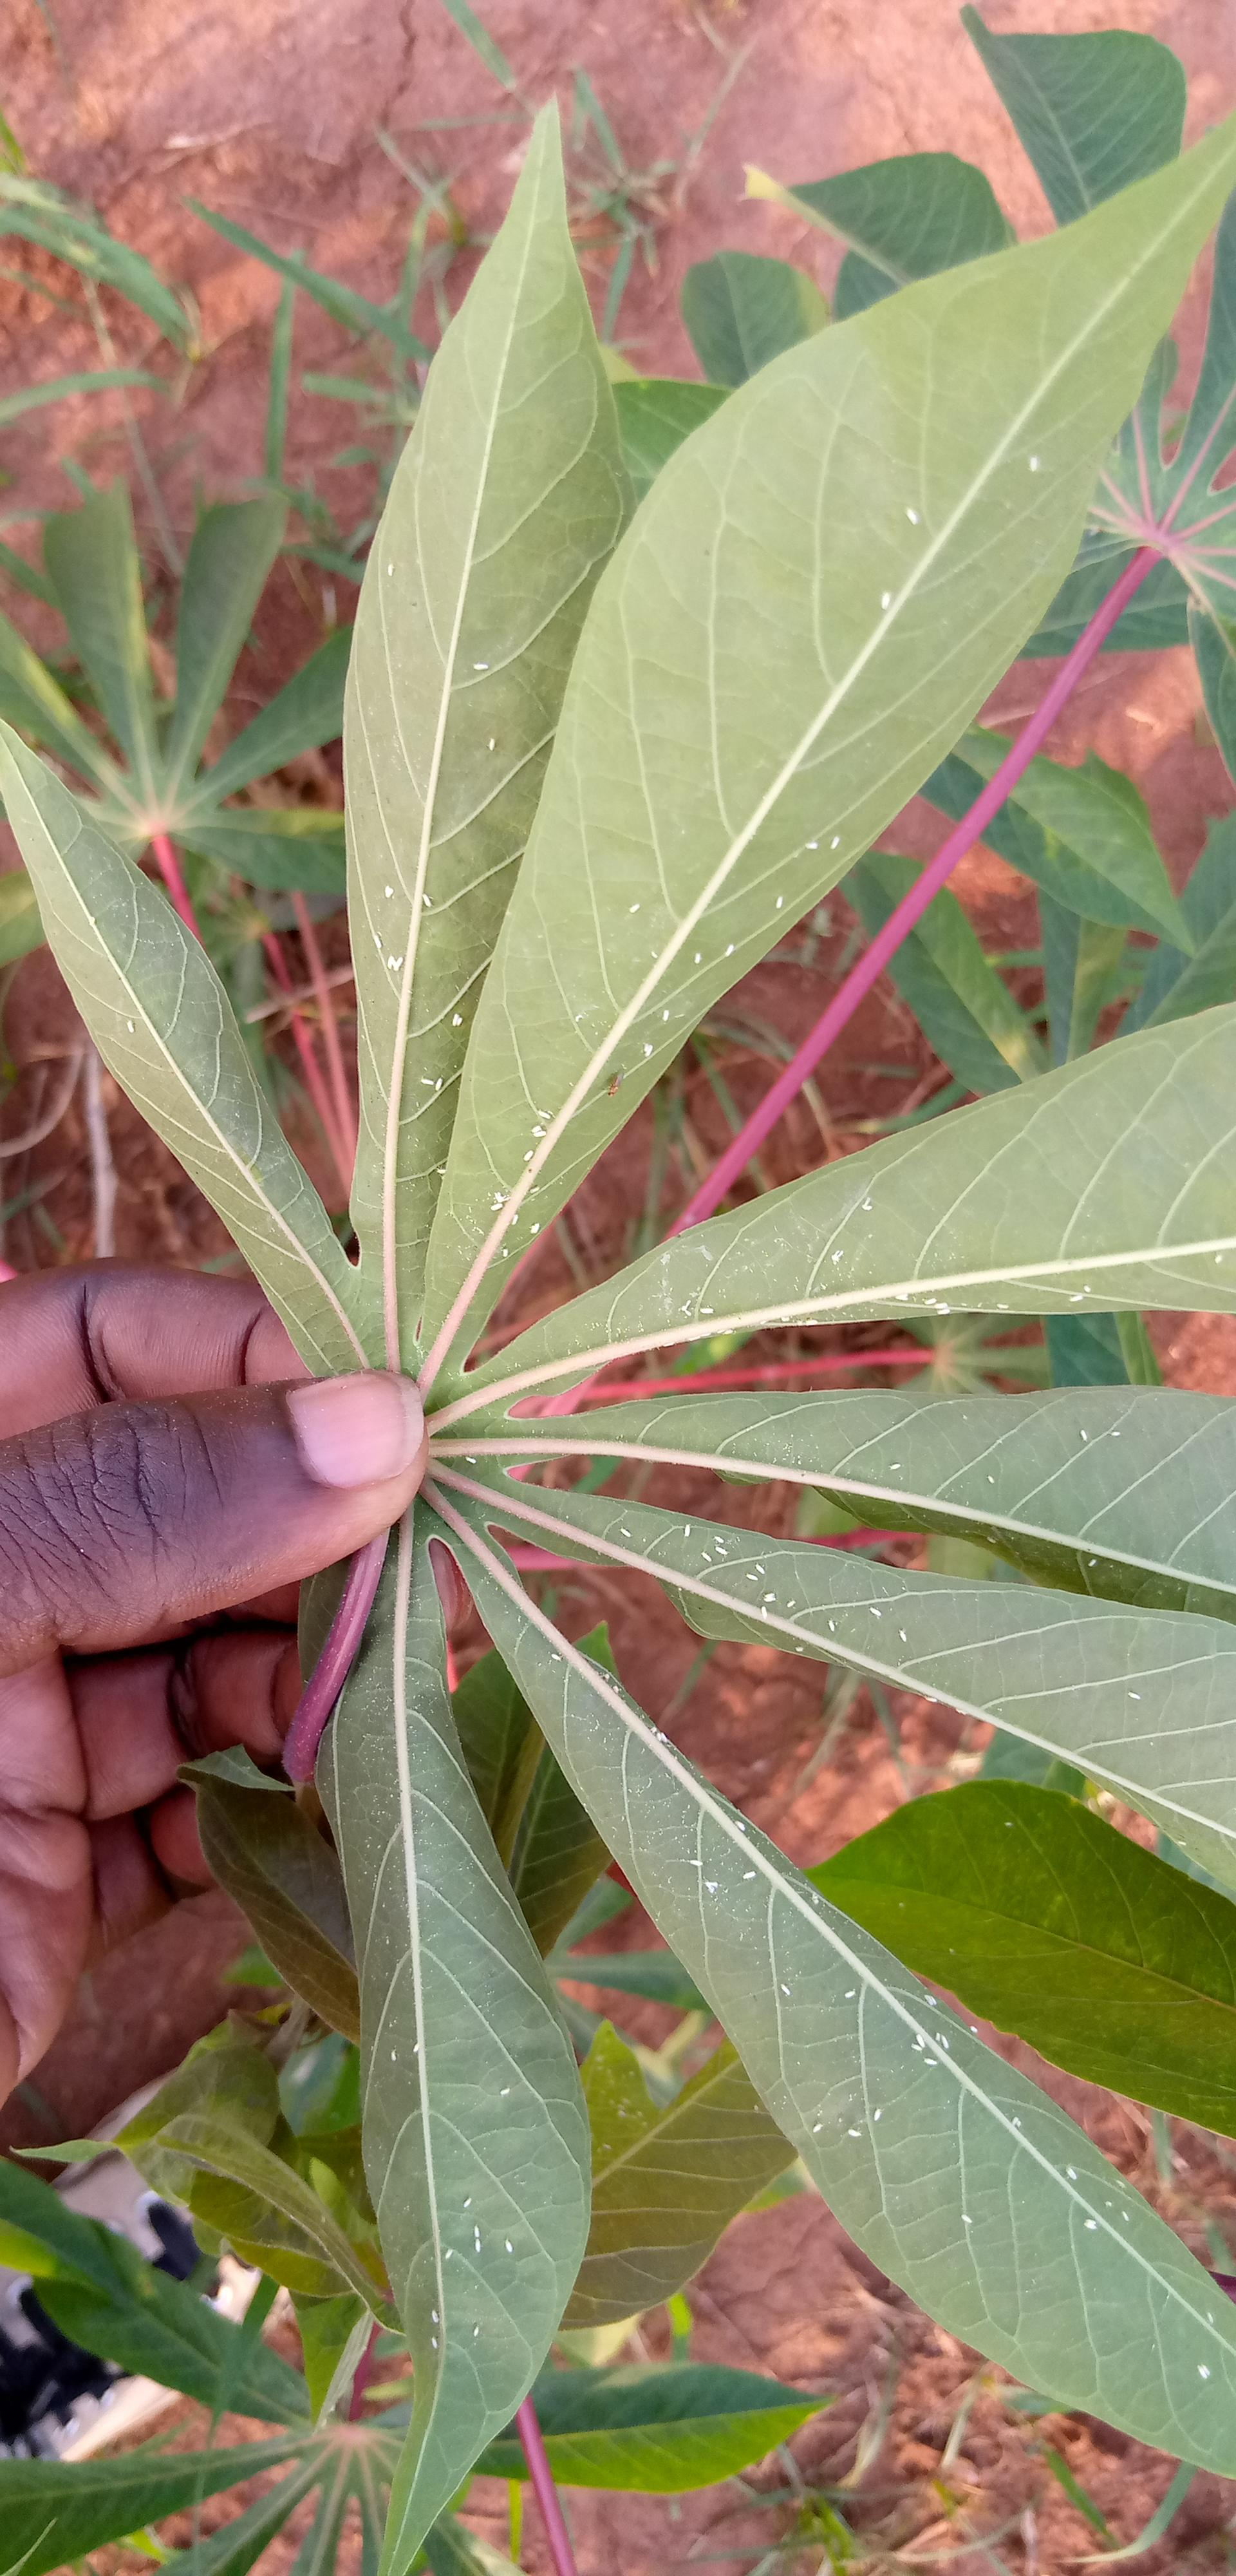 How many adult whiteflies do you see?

103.